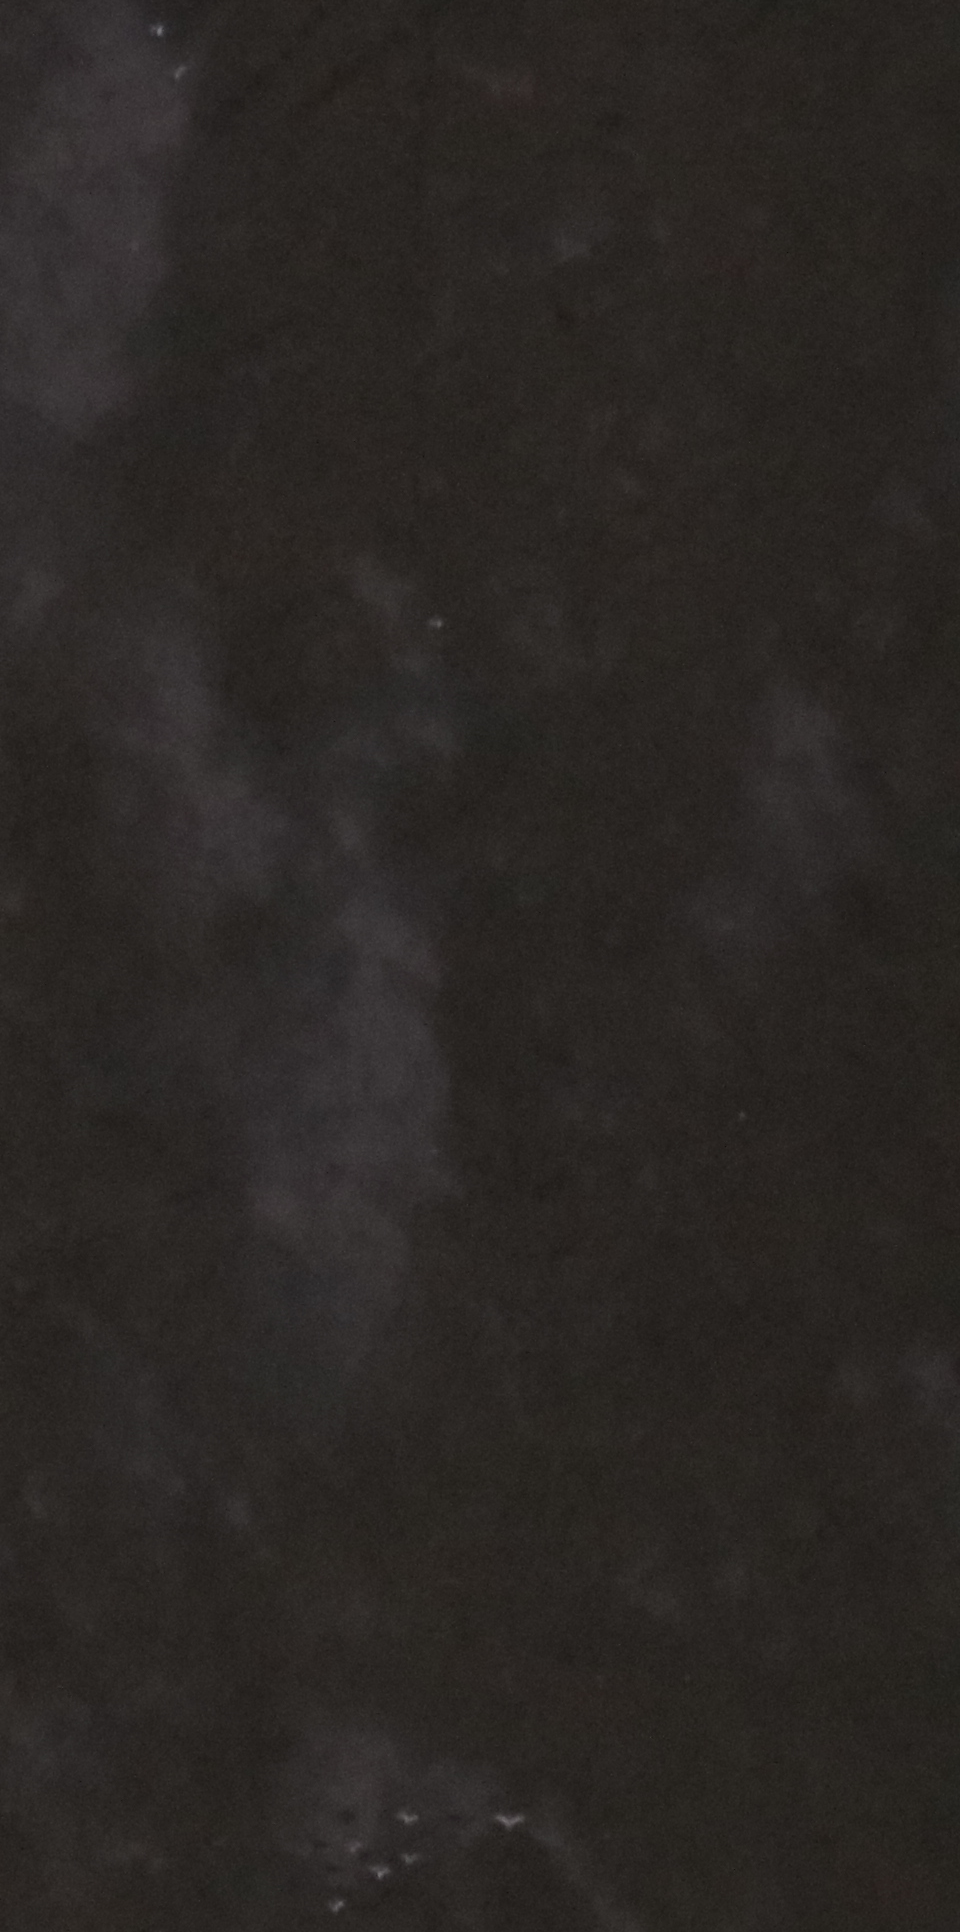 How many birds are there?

10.